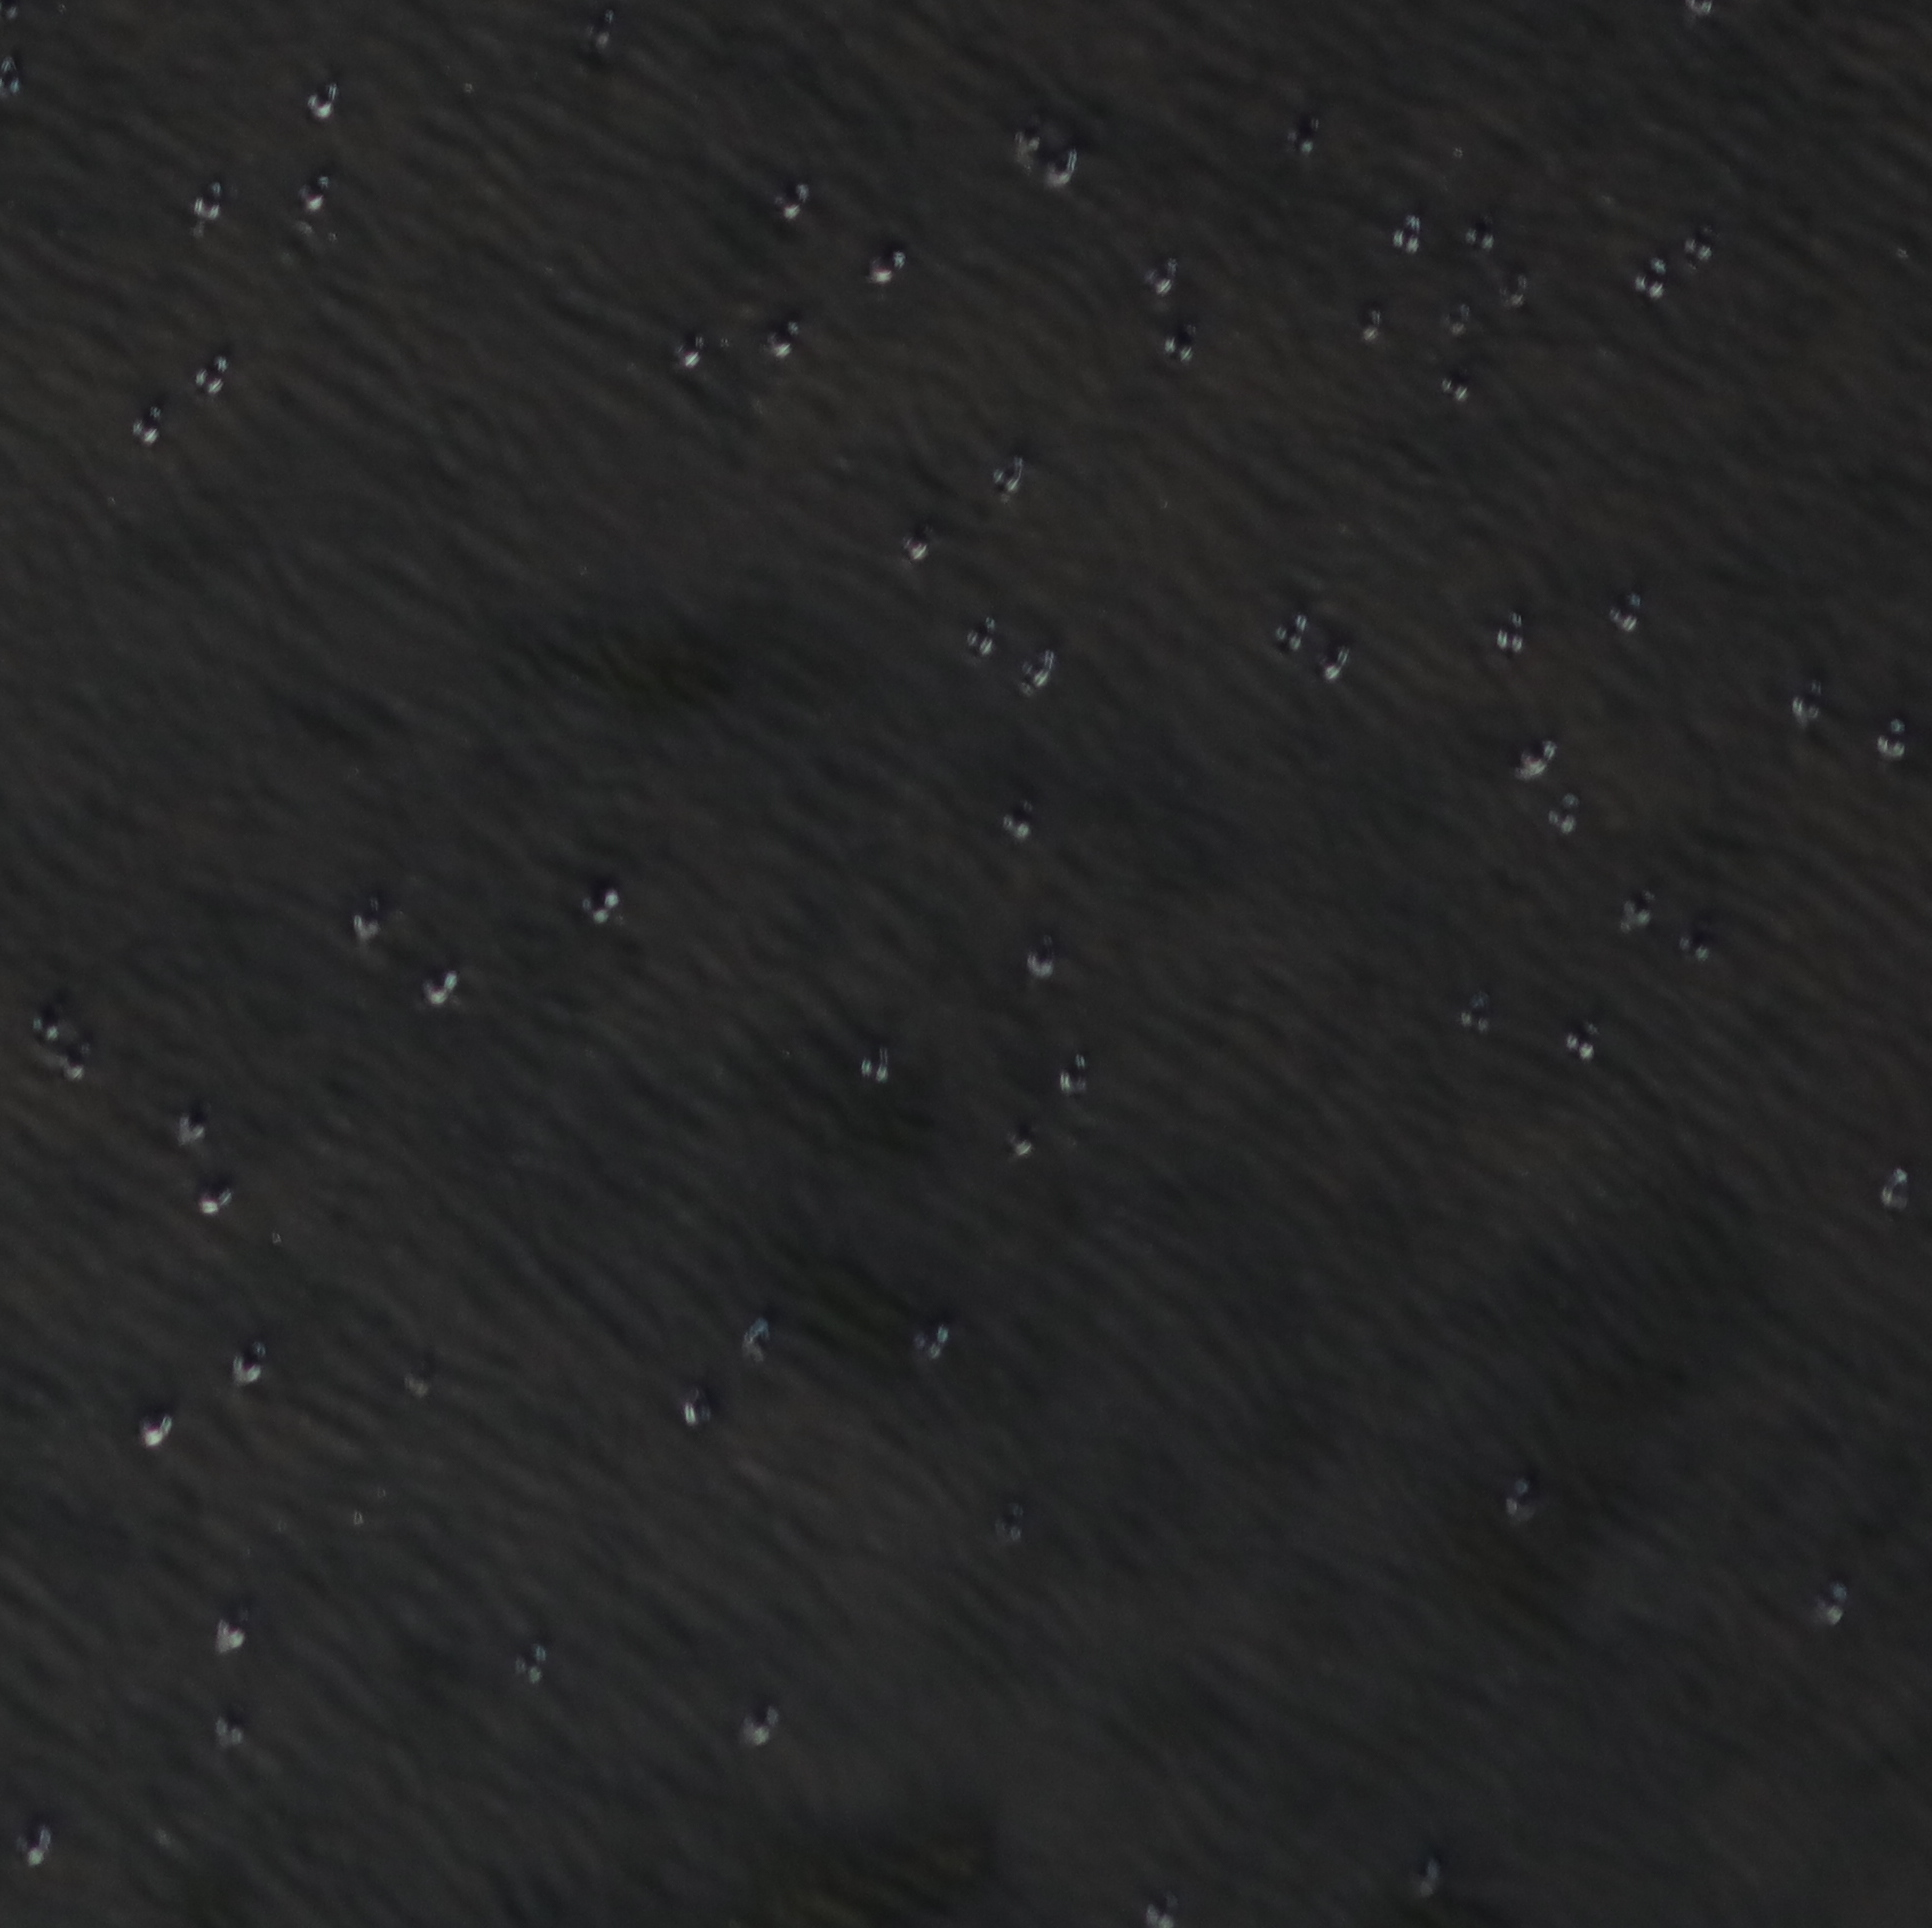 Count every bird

70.